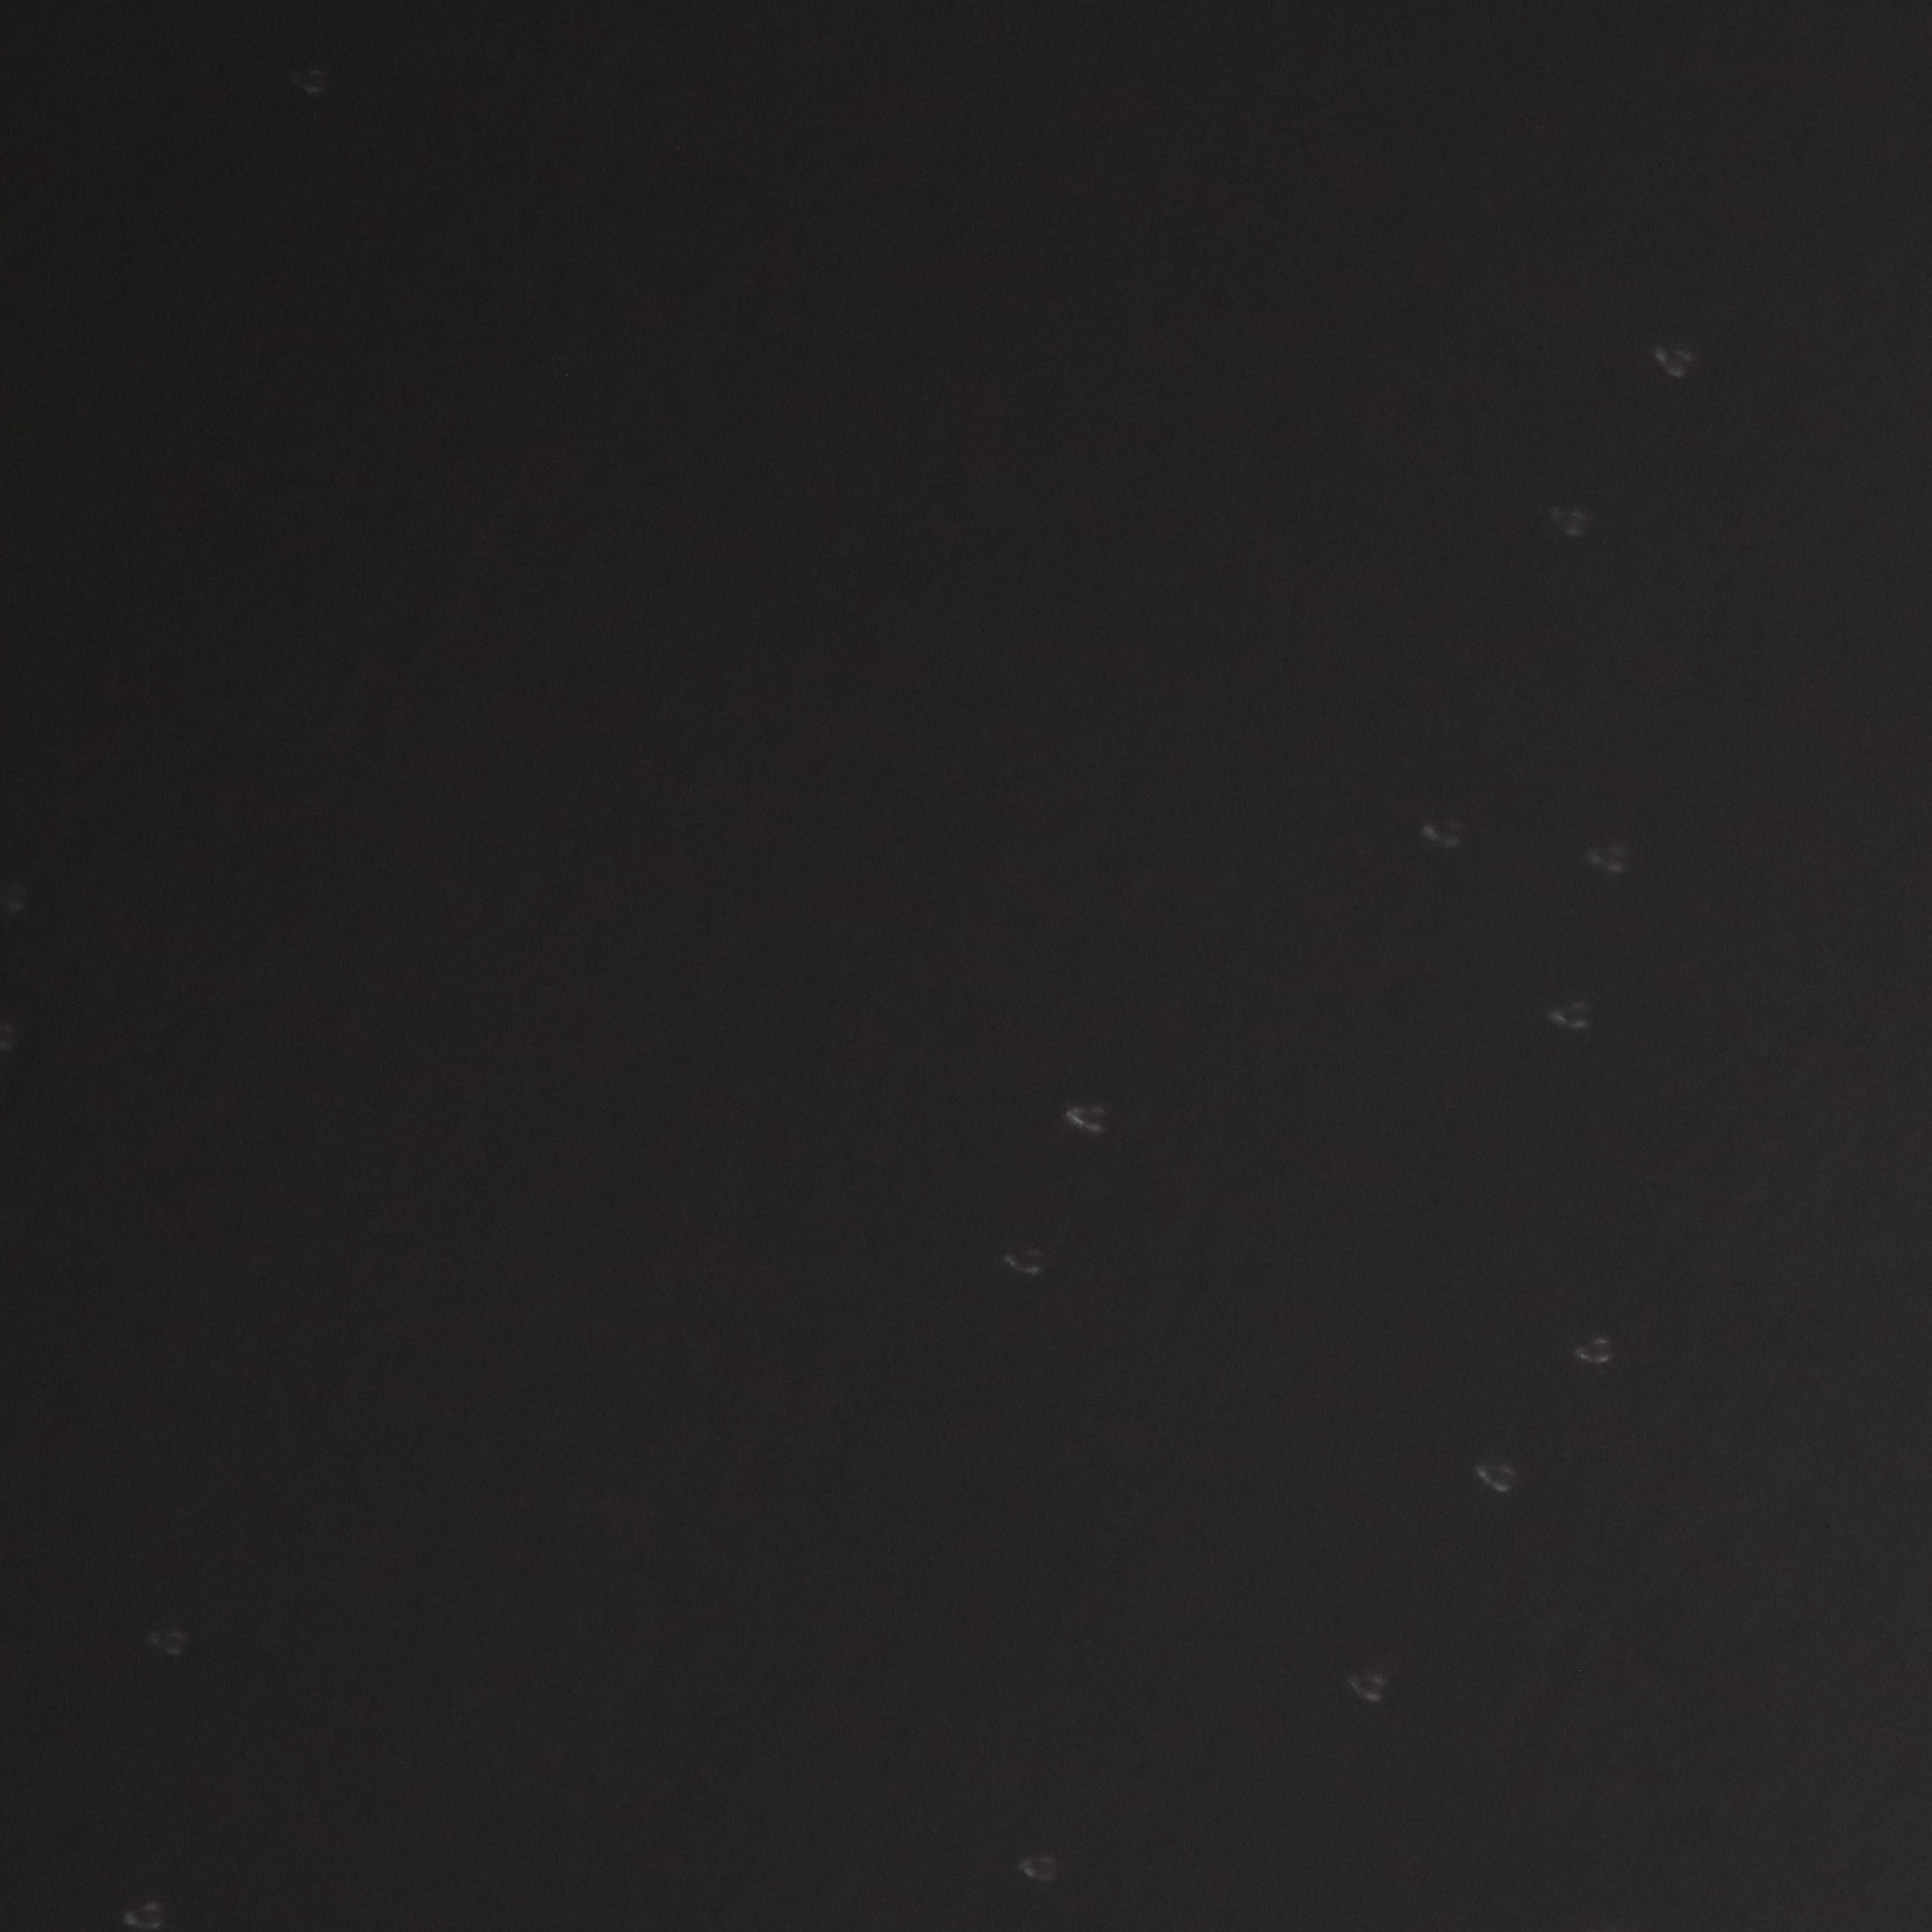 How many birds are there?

13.